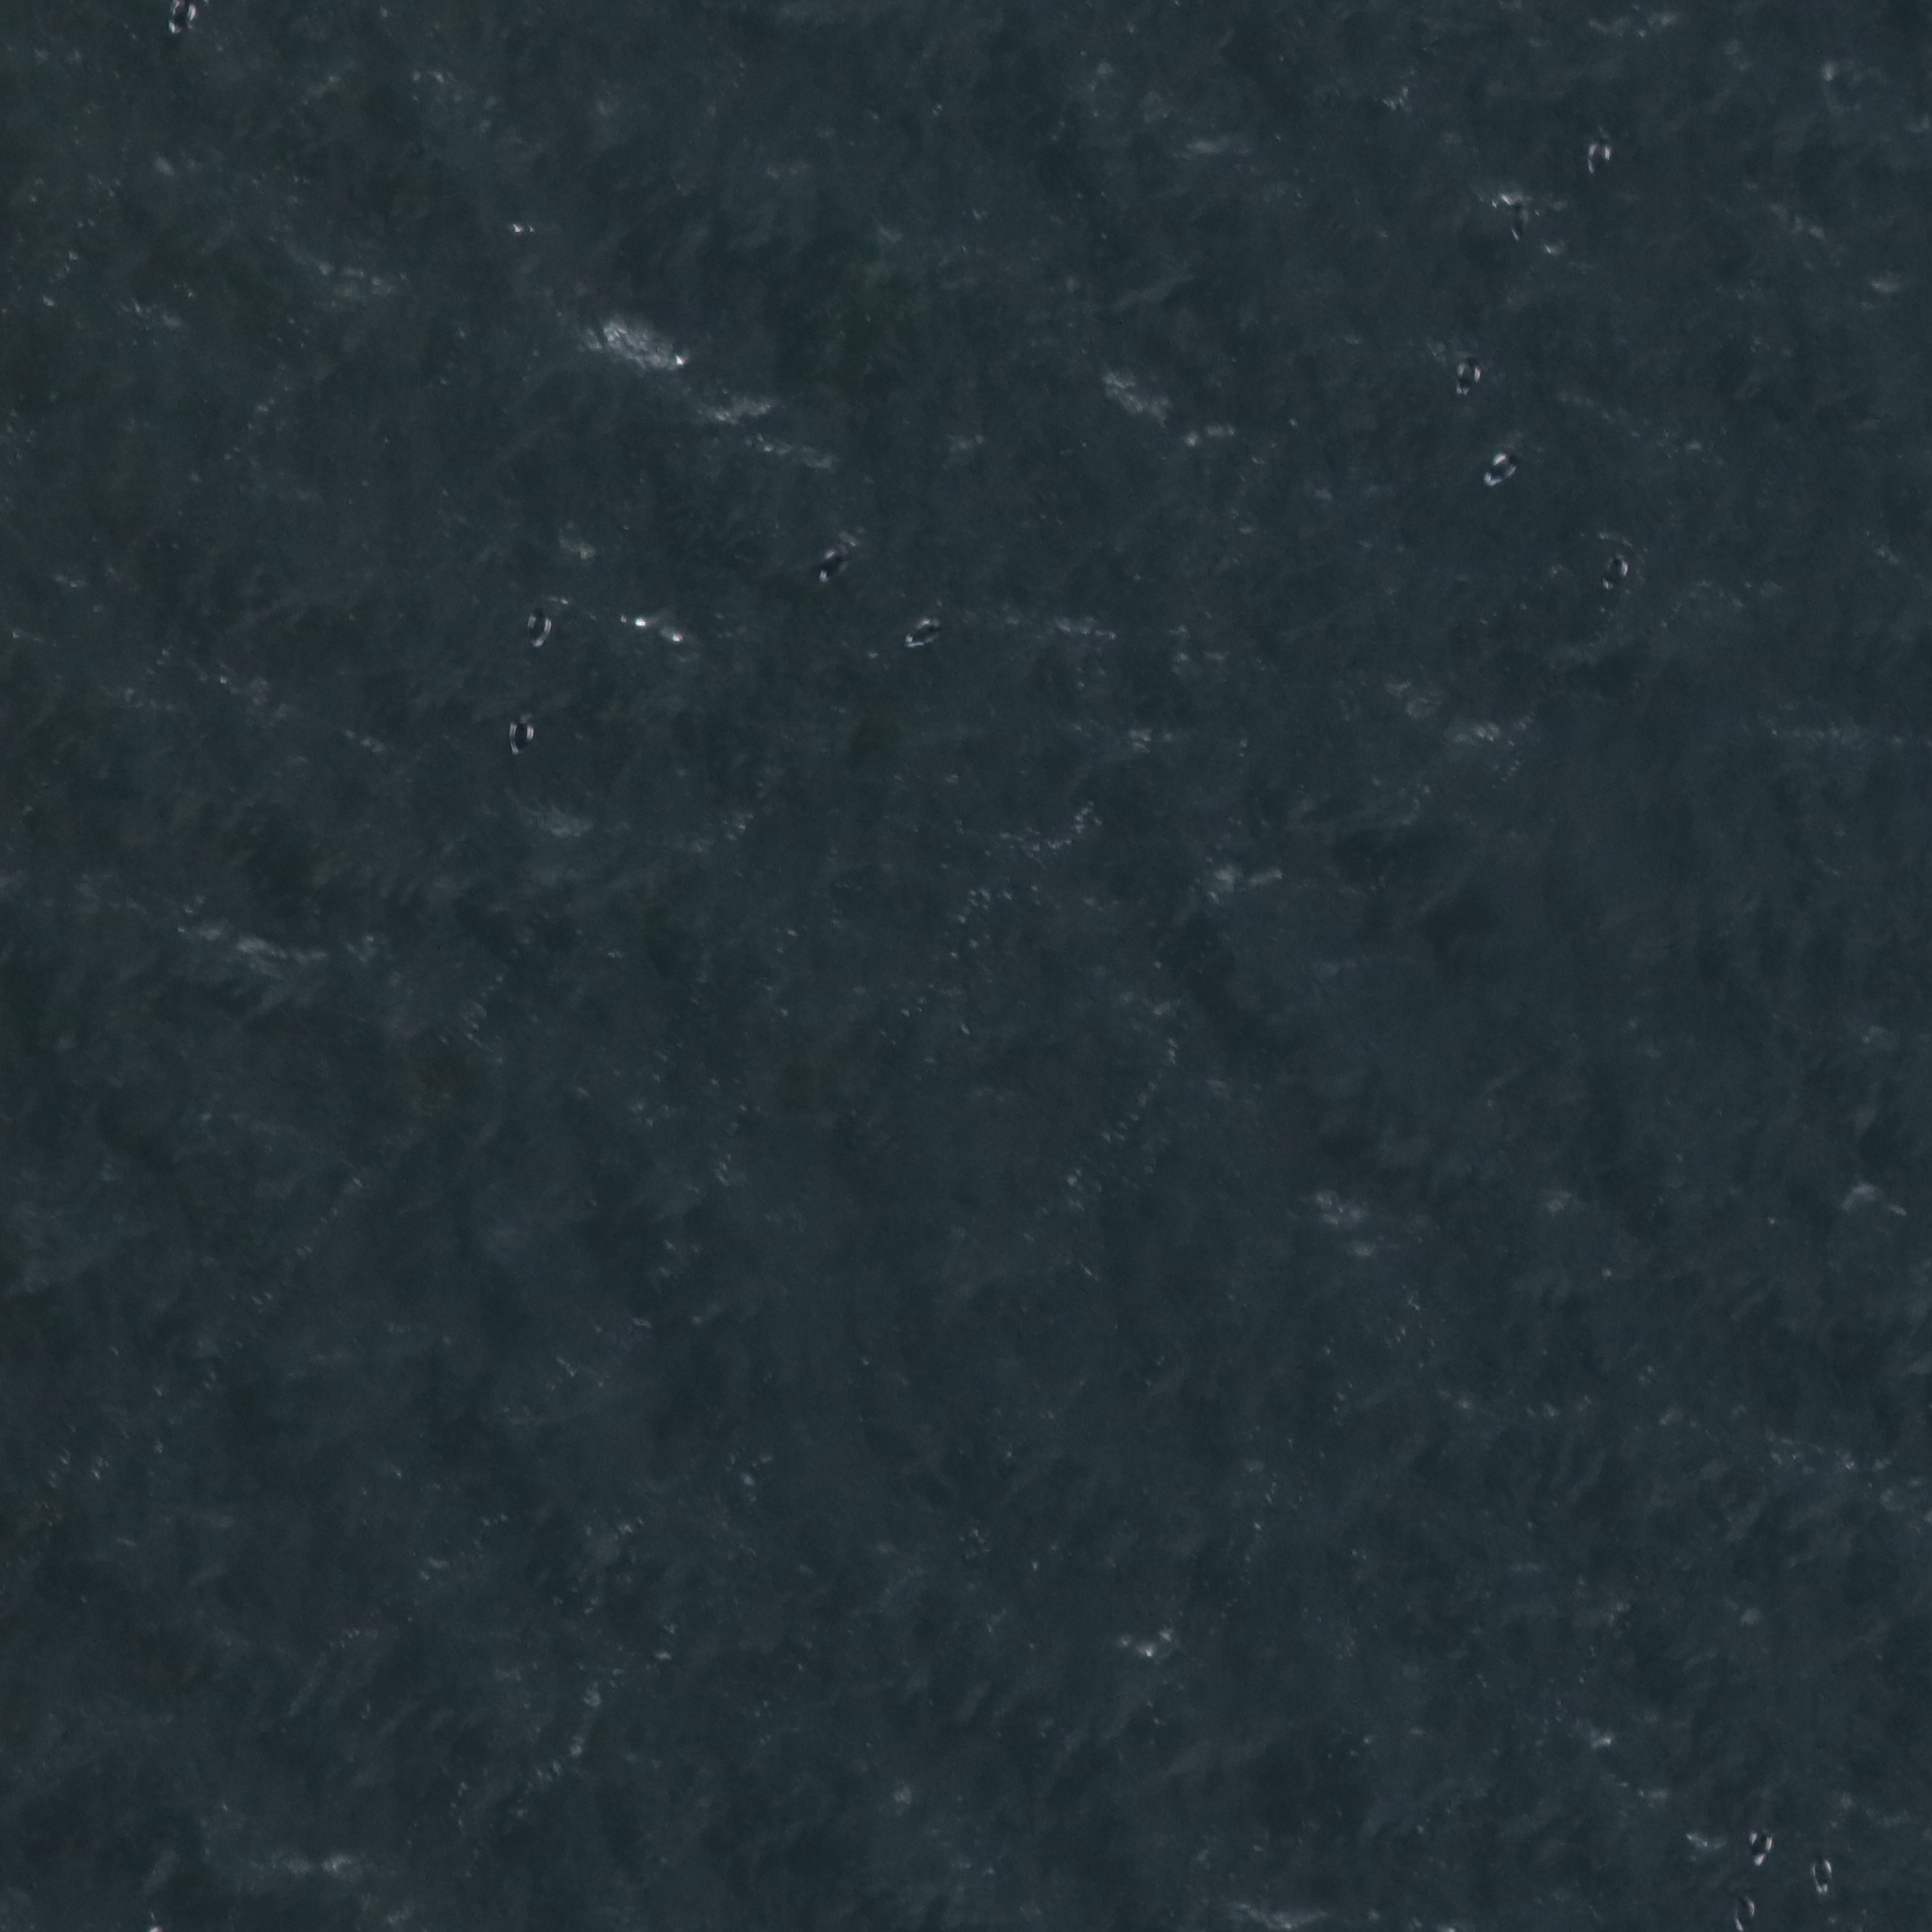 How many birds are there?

13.